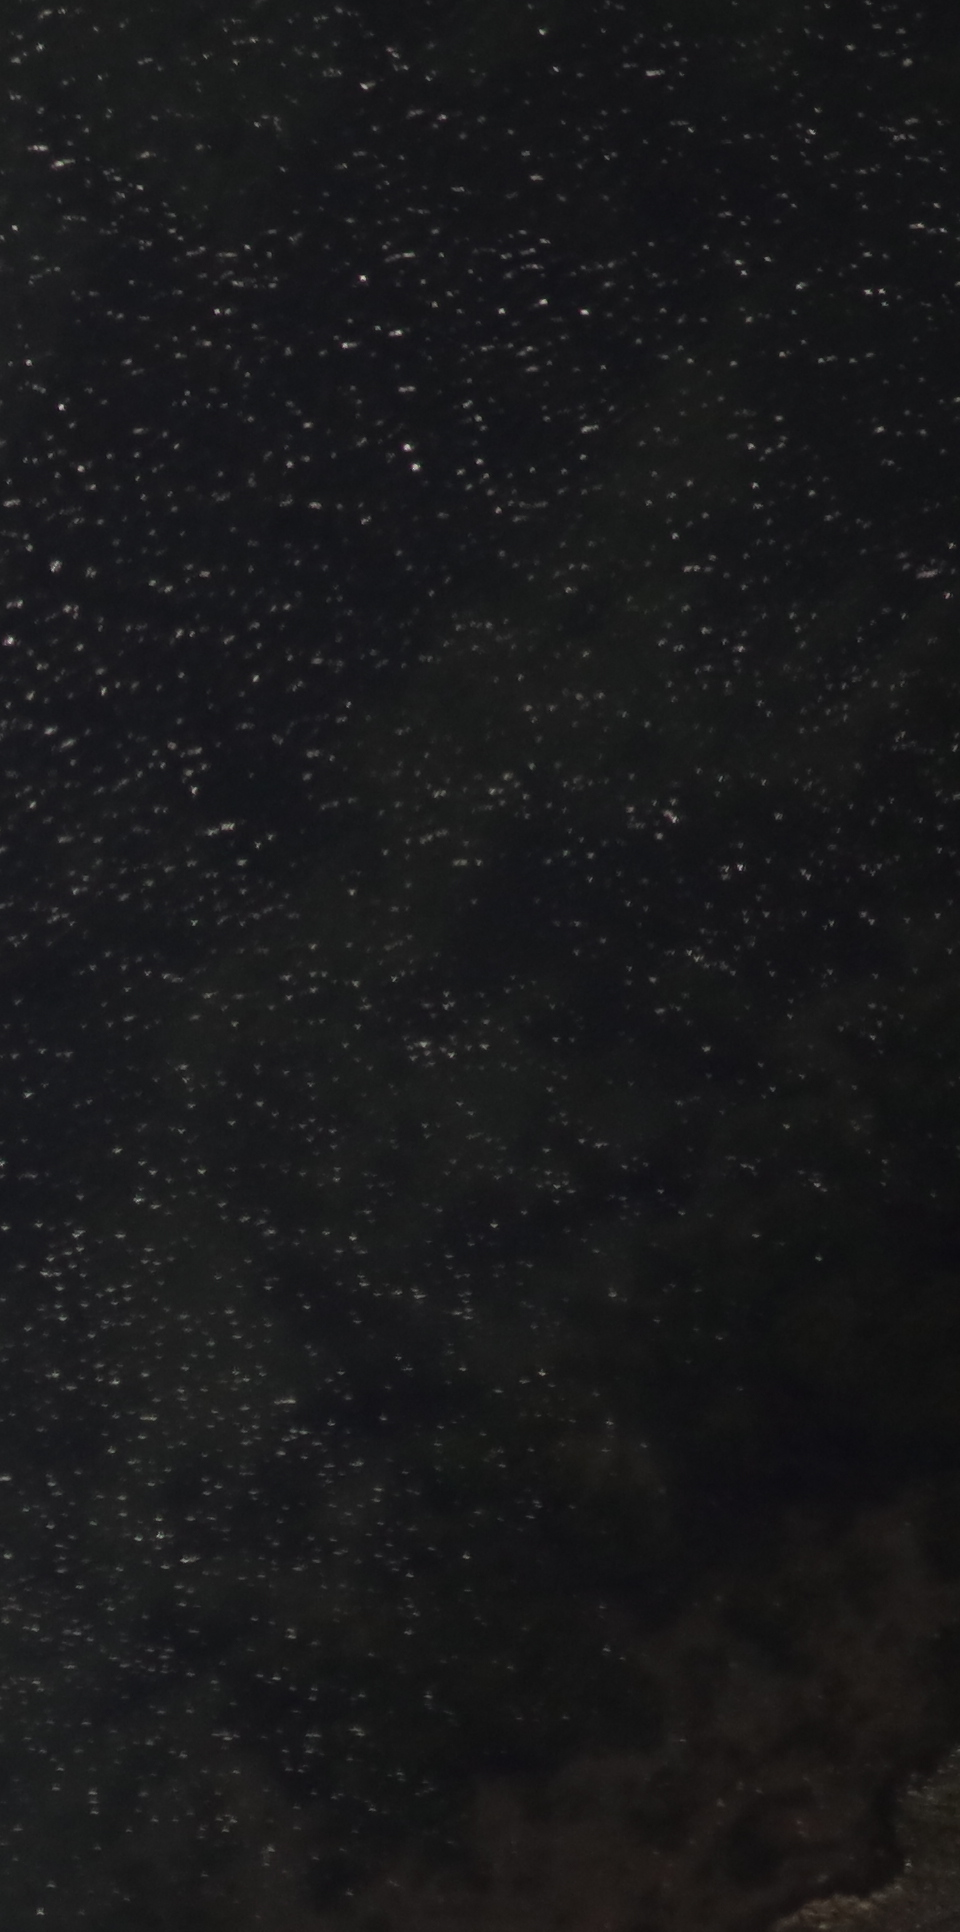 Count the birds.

0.